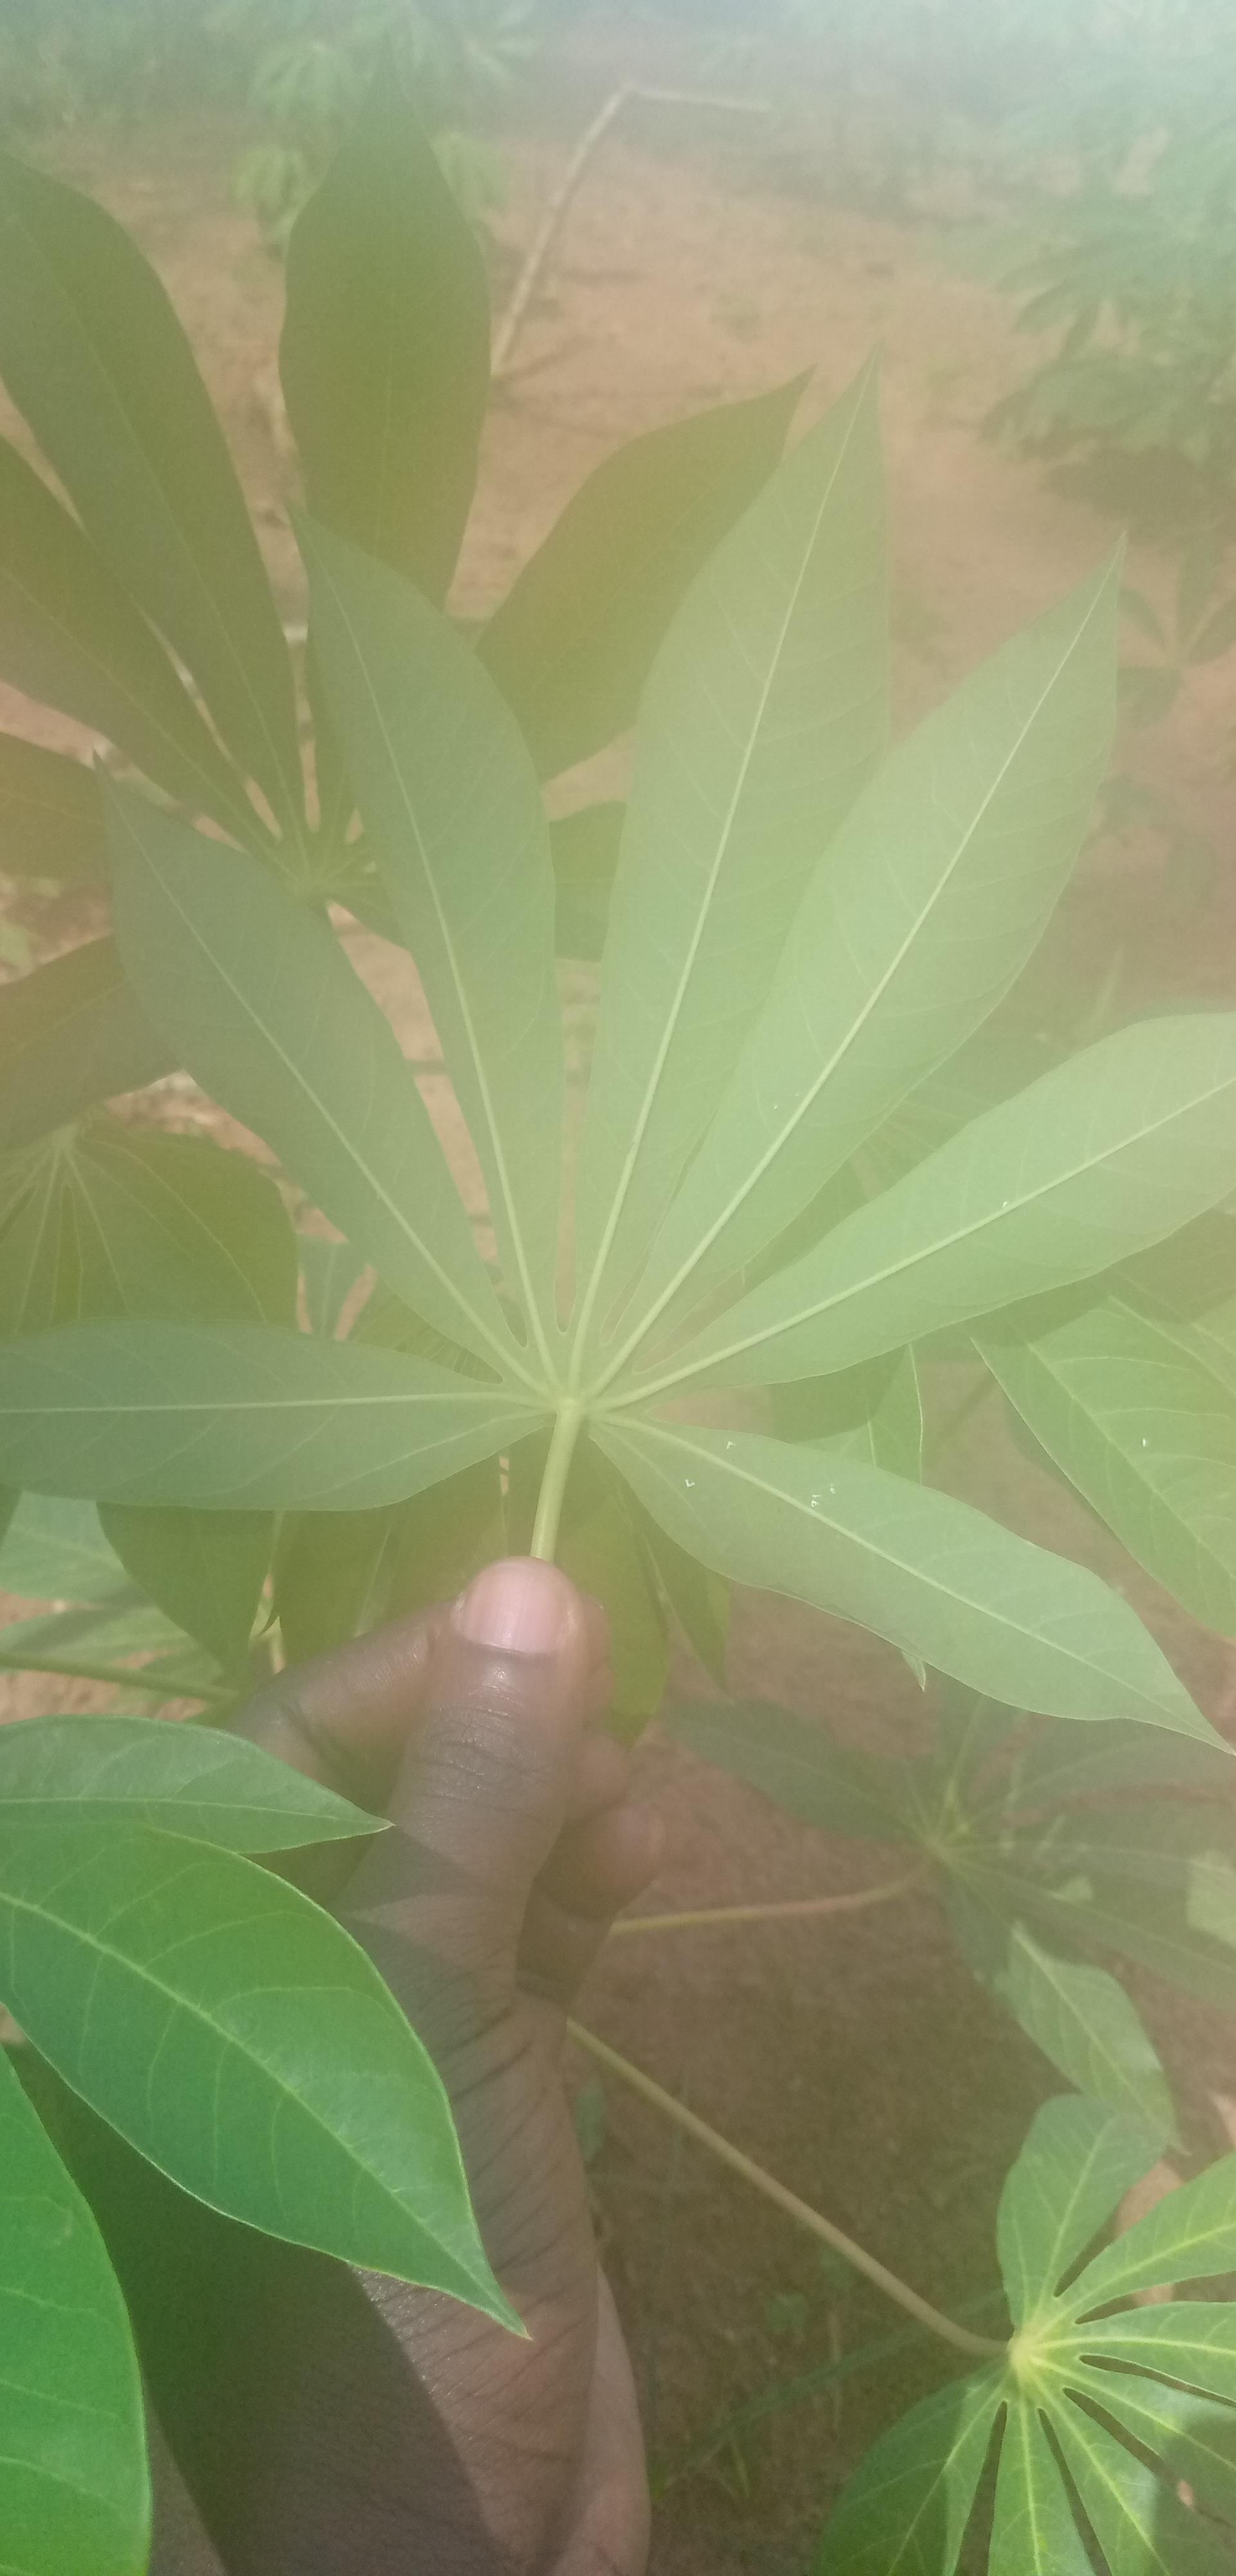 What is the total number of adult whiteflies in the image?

6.